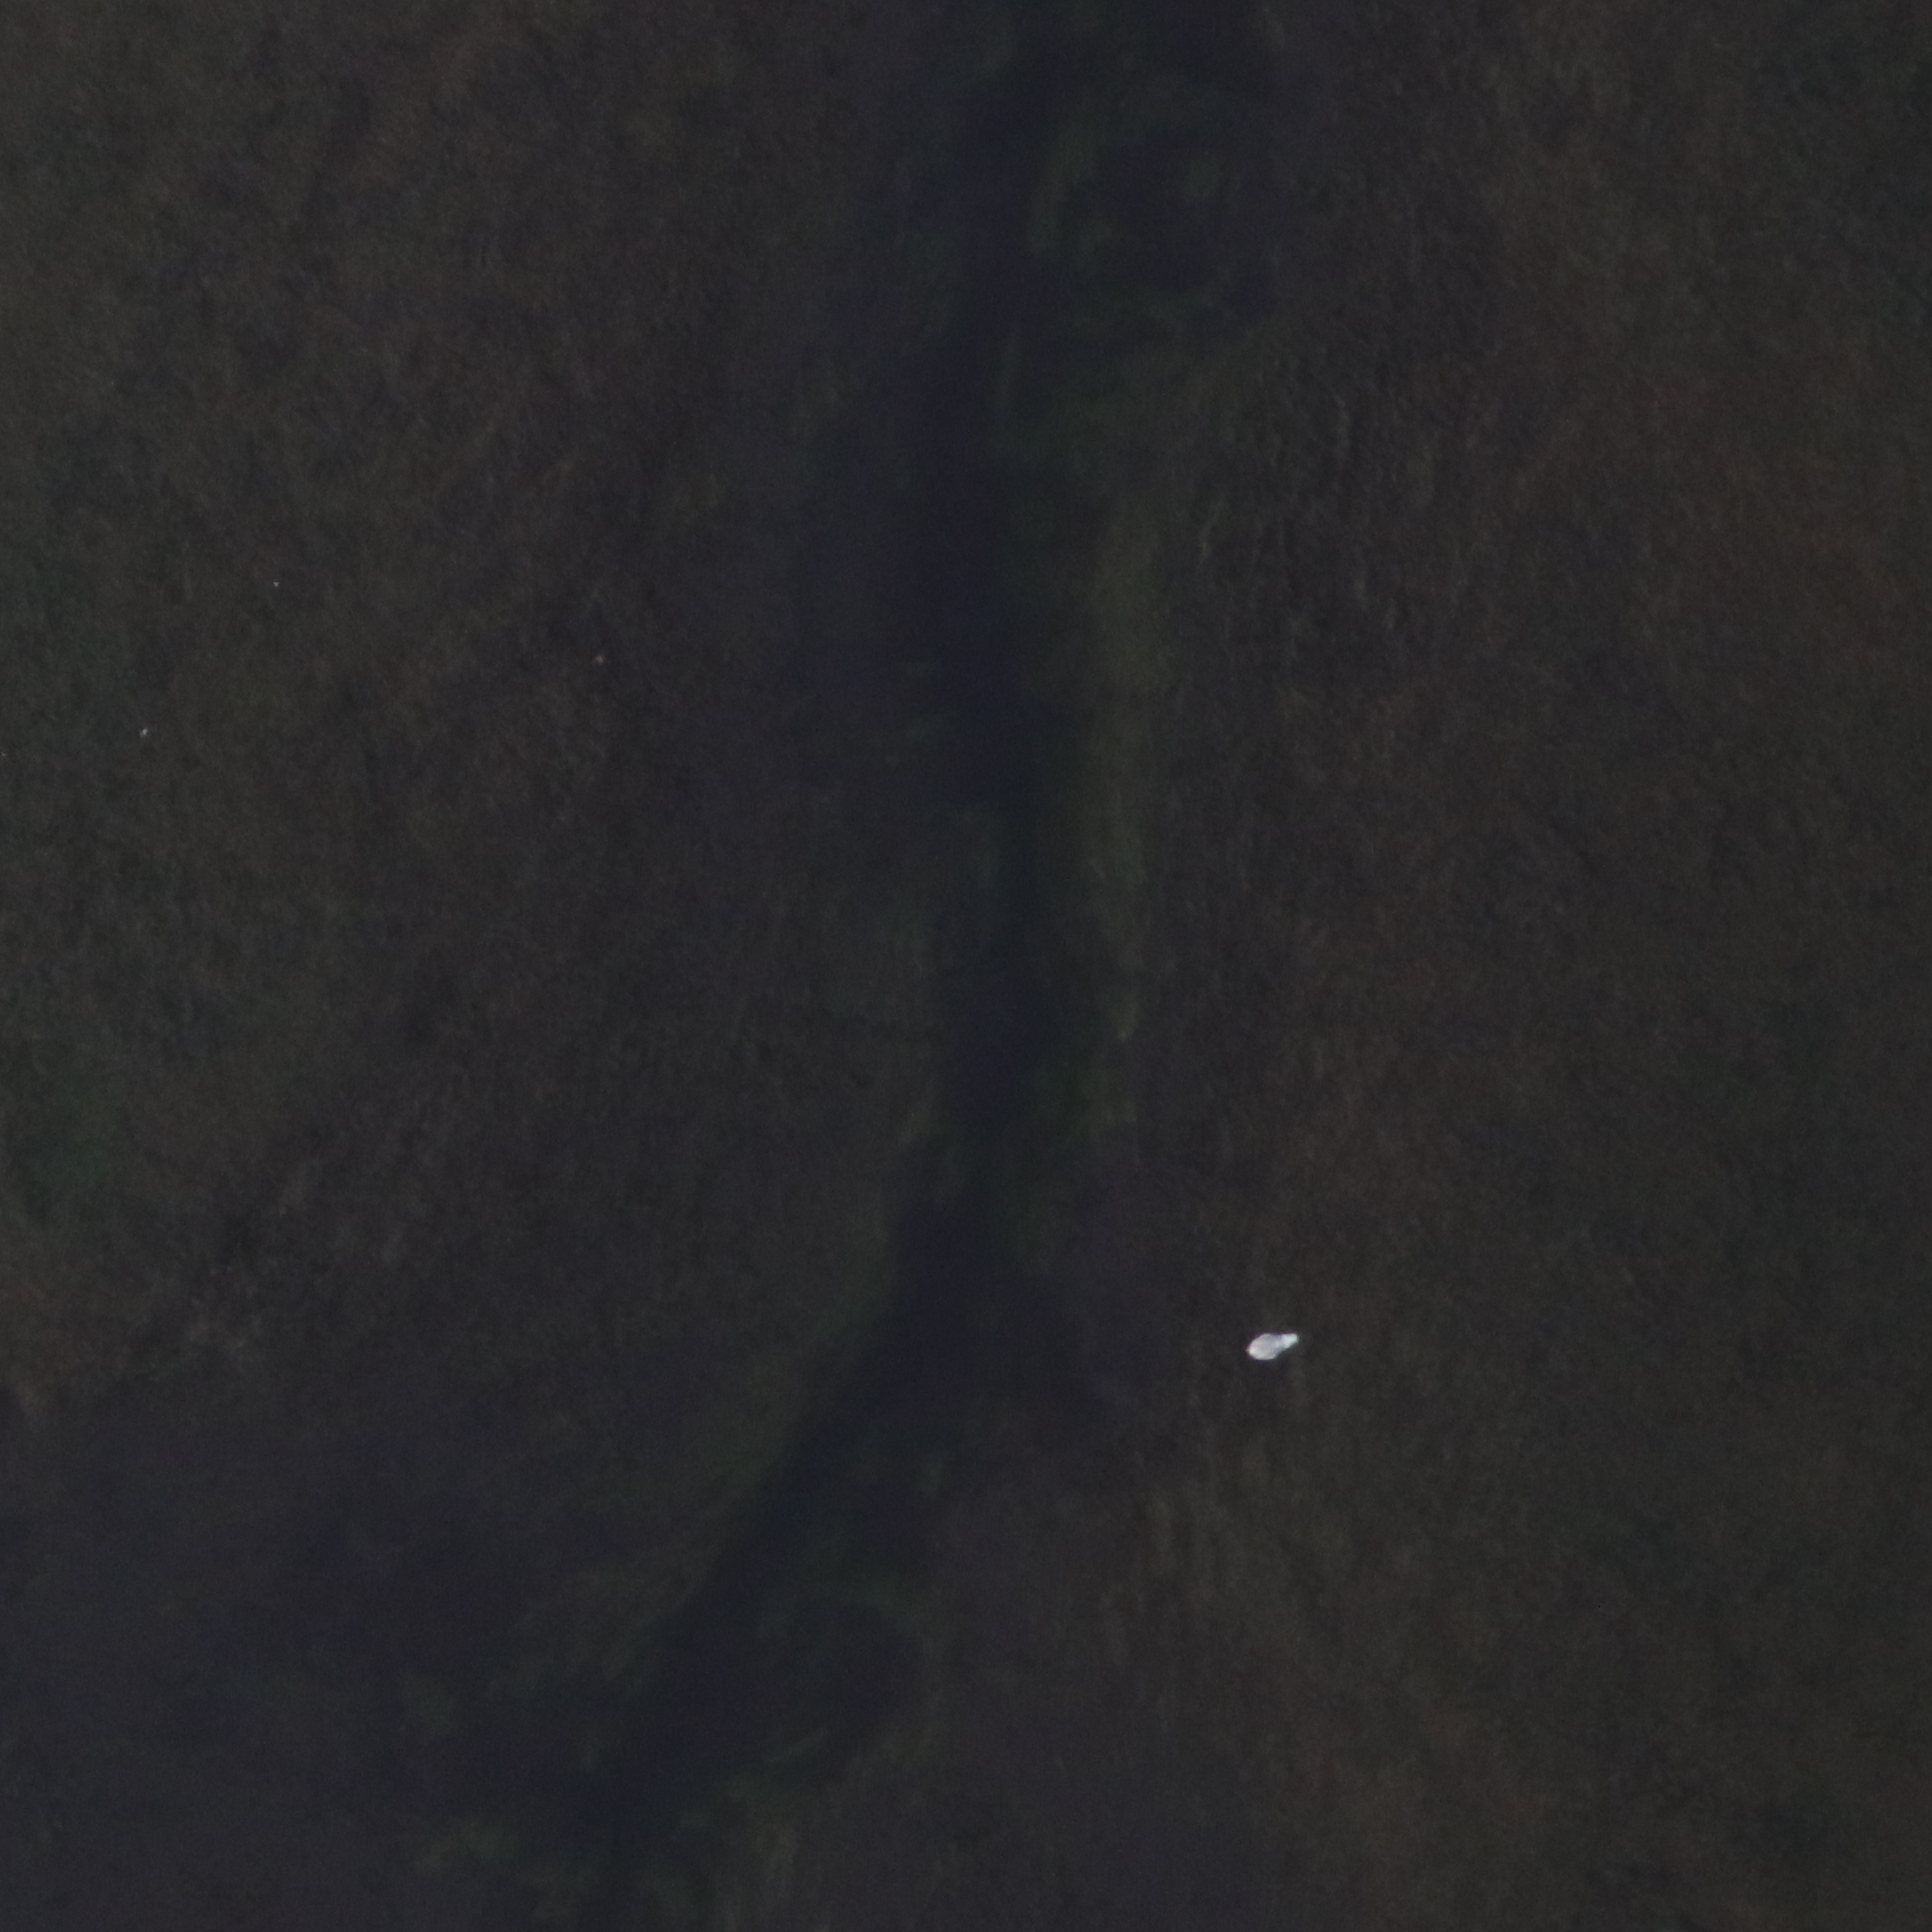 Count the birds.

1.